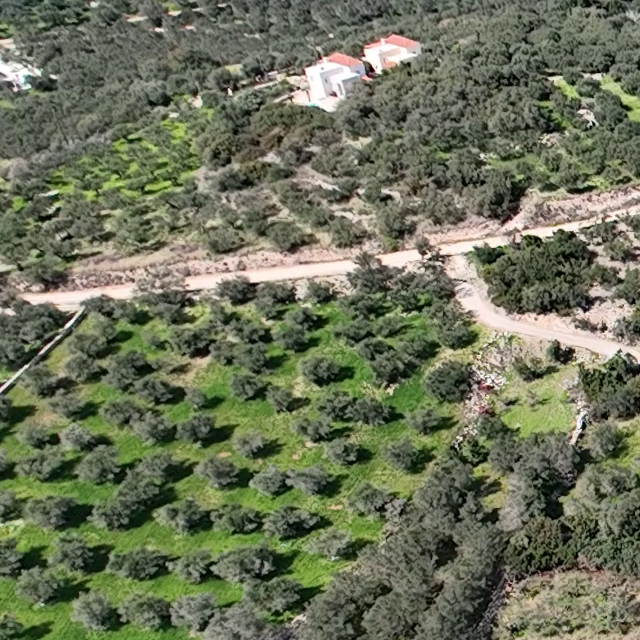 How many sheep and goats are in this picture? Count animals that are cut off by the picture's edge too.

0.